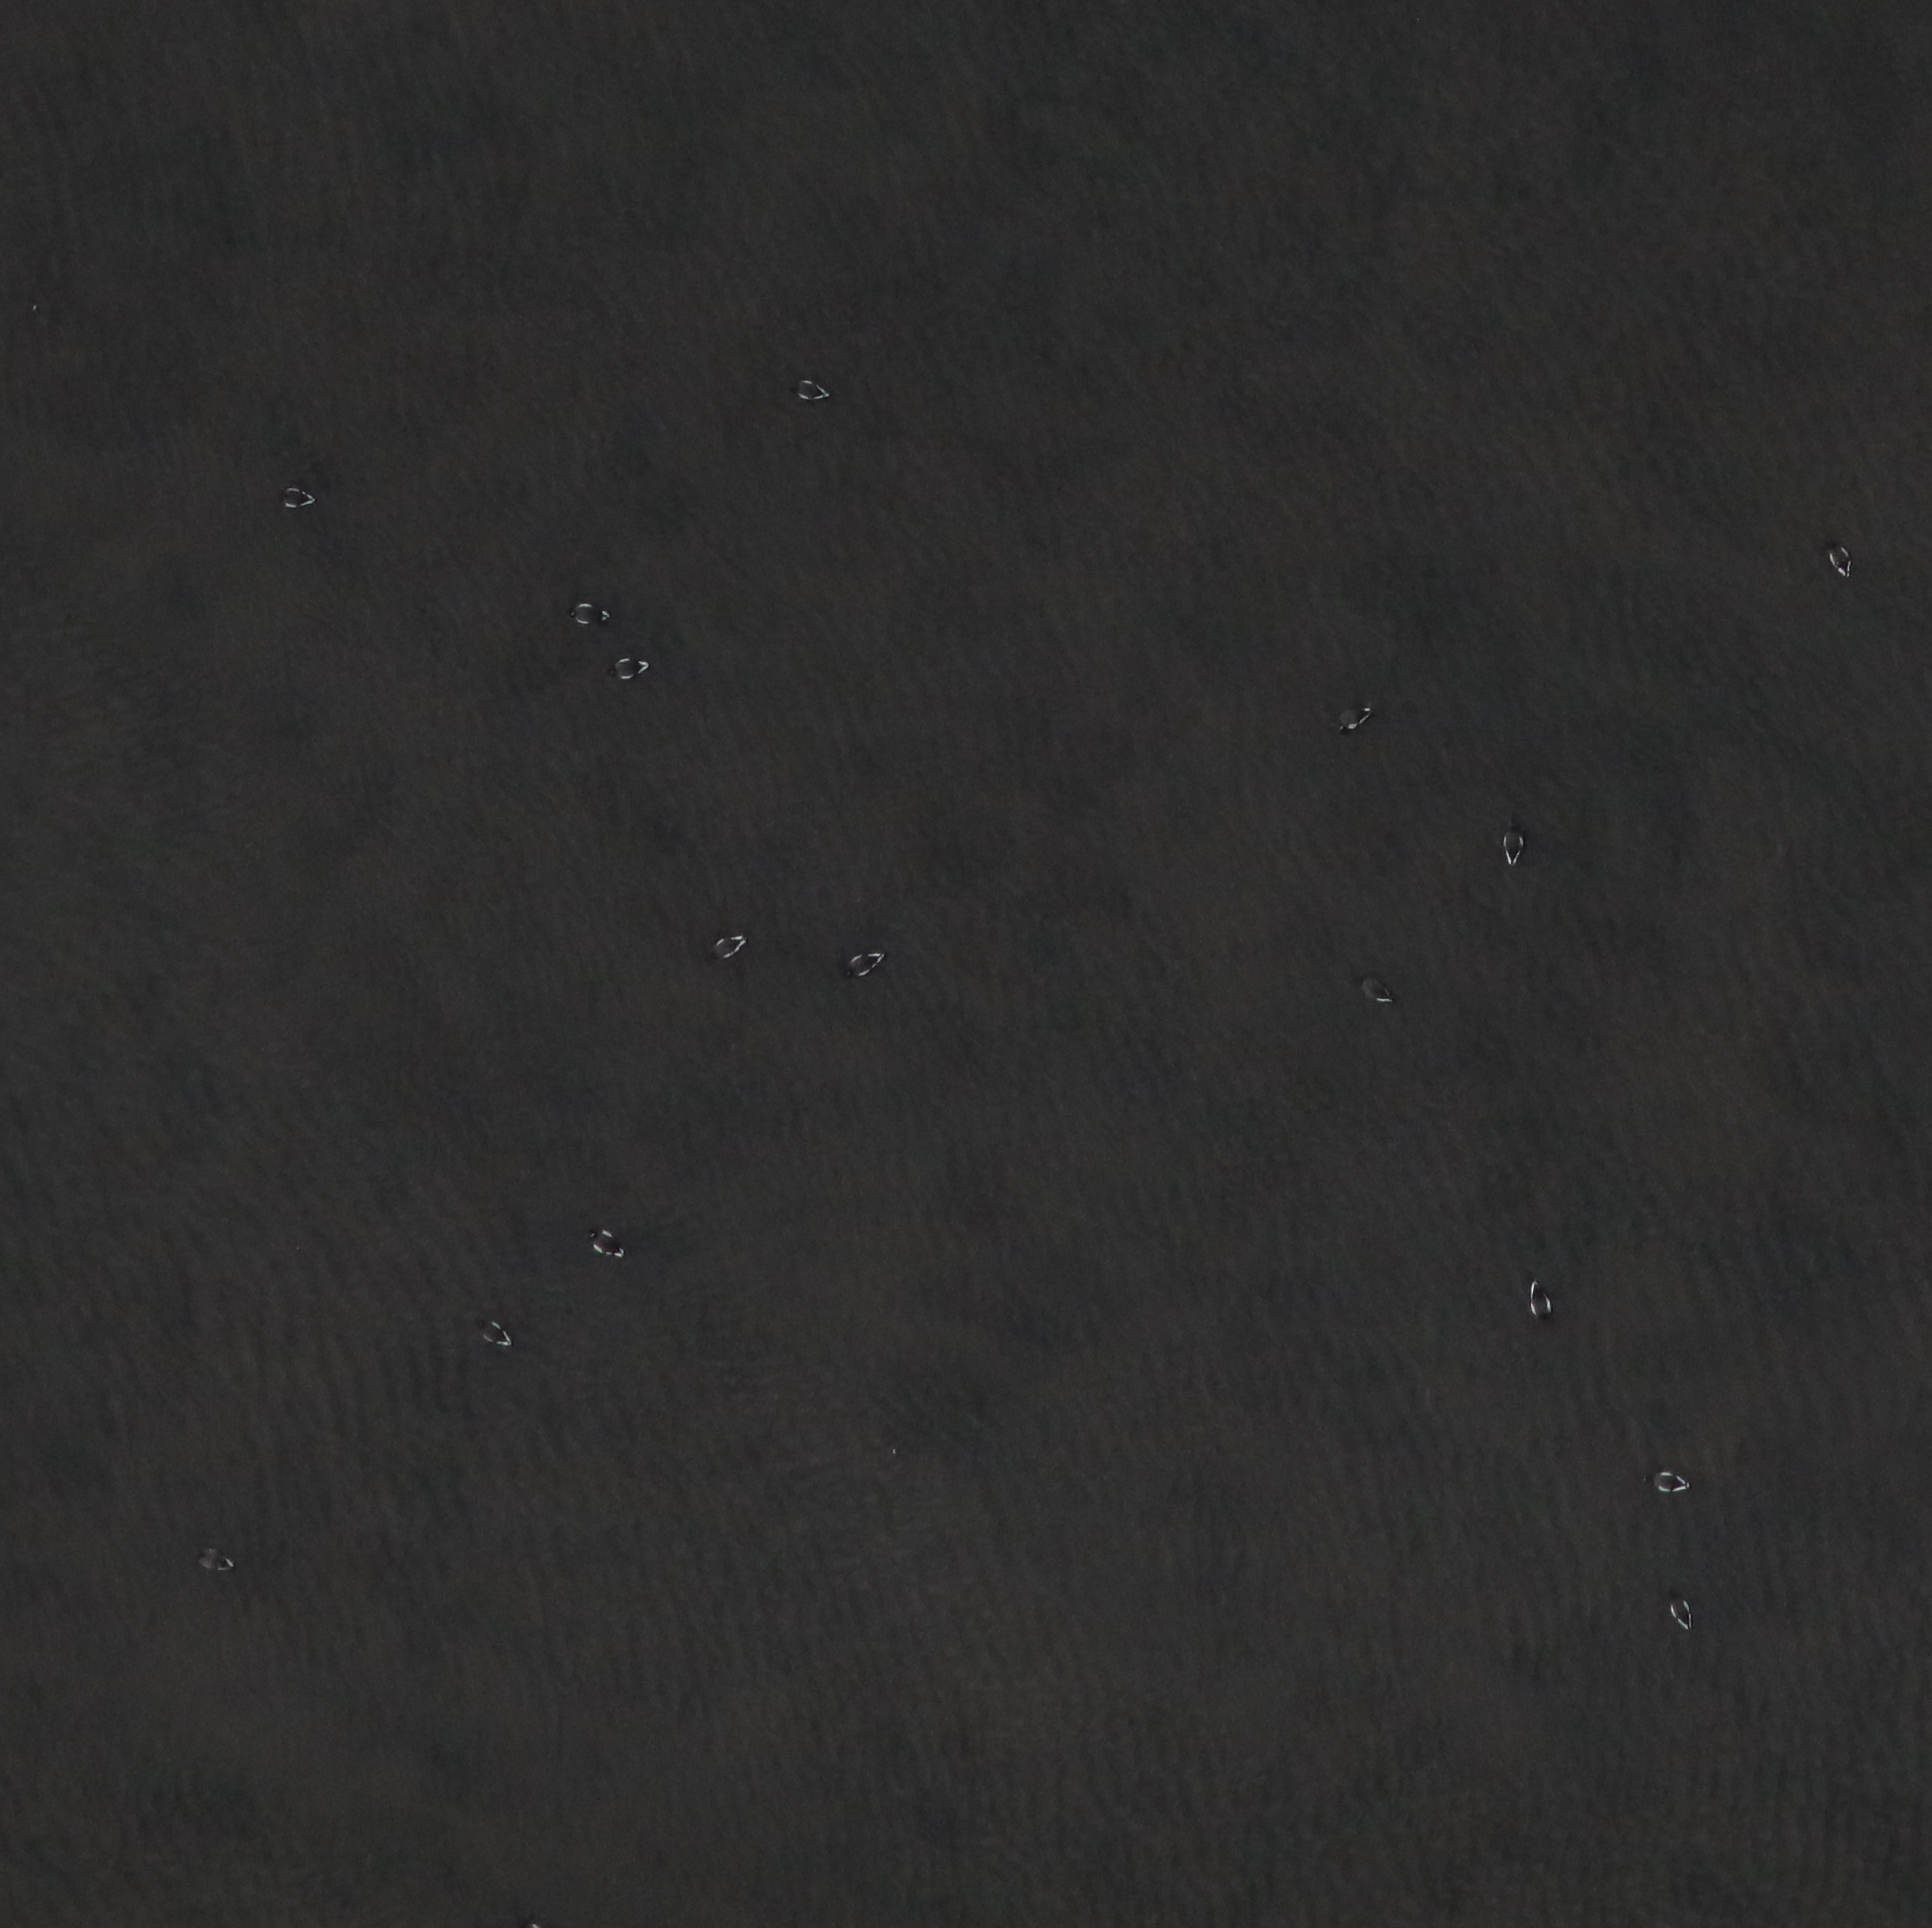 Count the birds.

16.